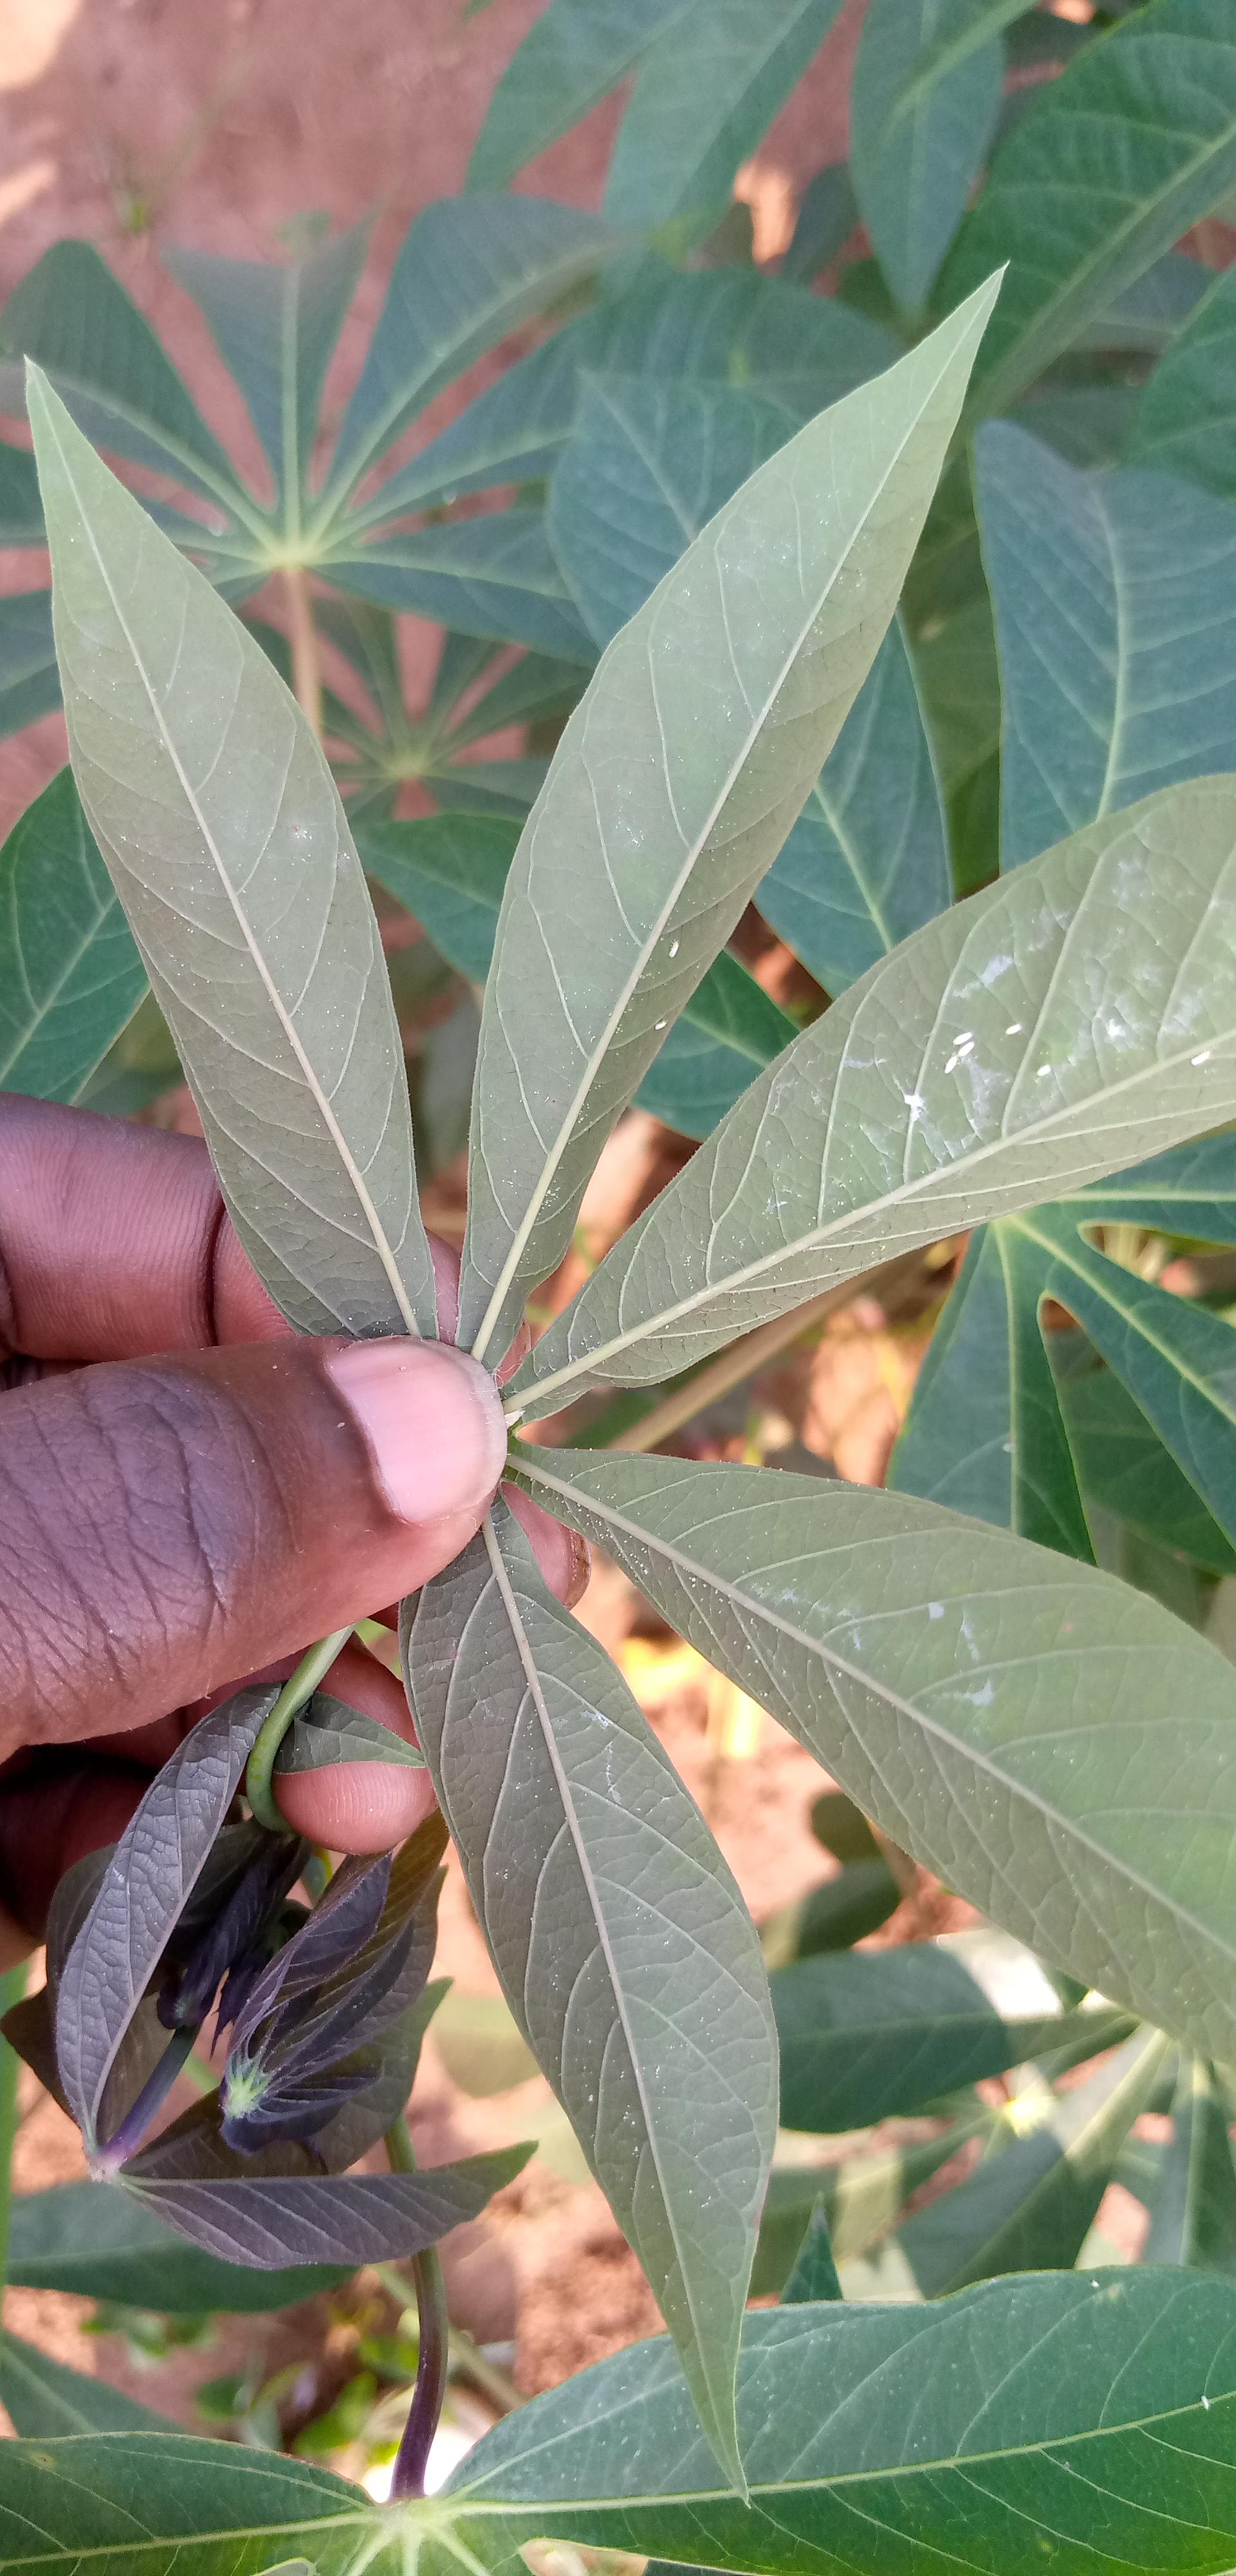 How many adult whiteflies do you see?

8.